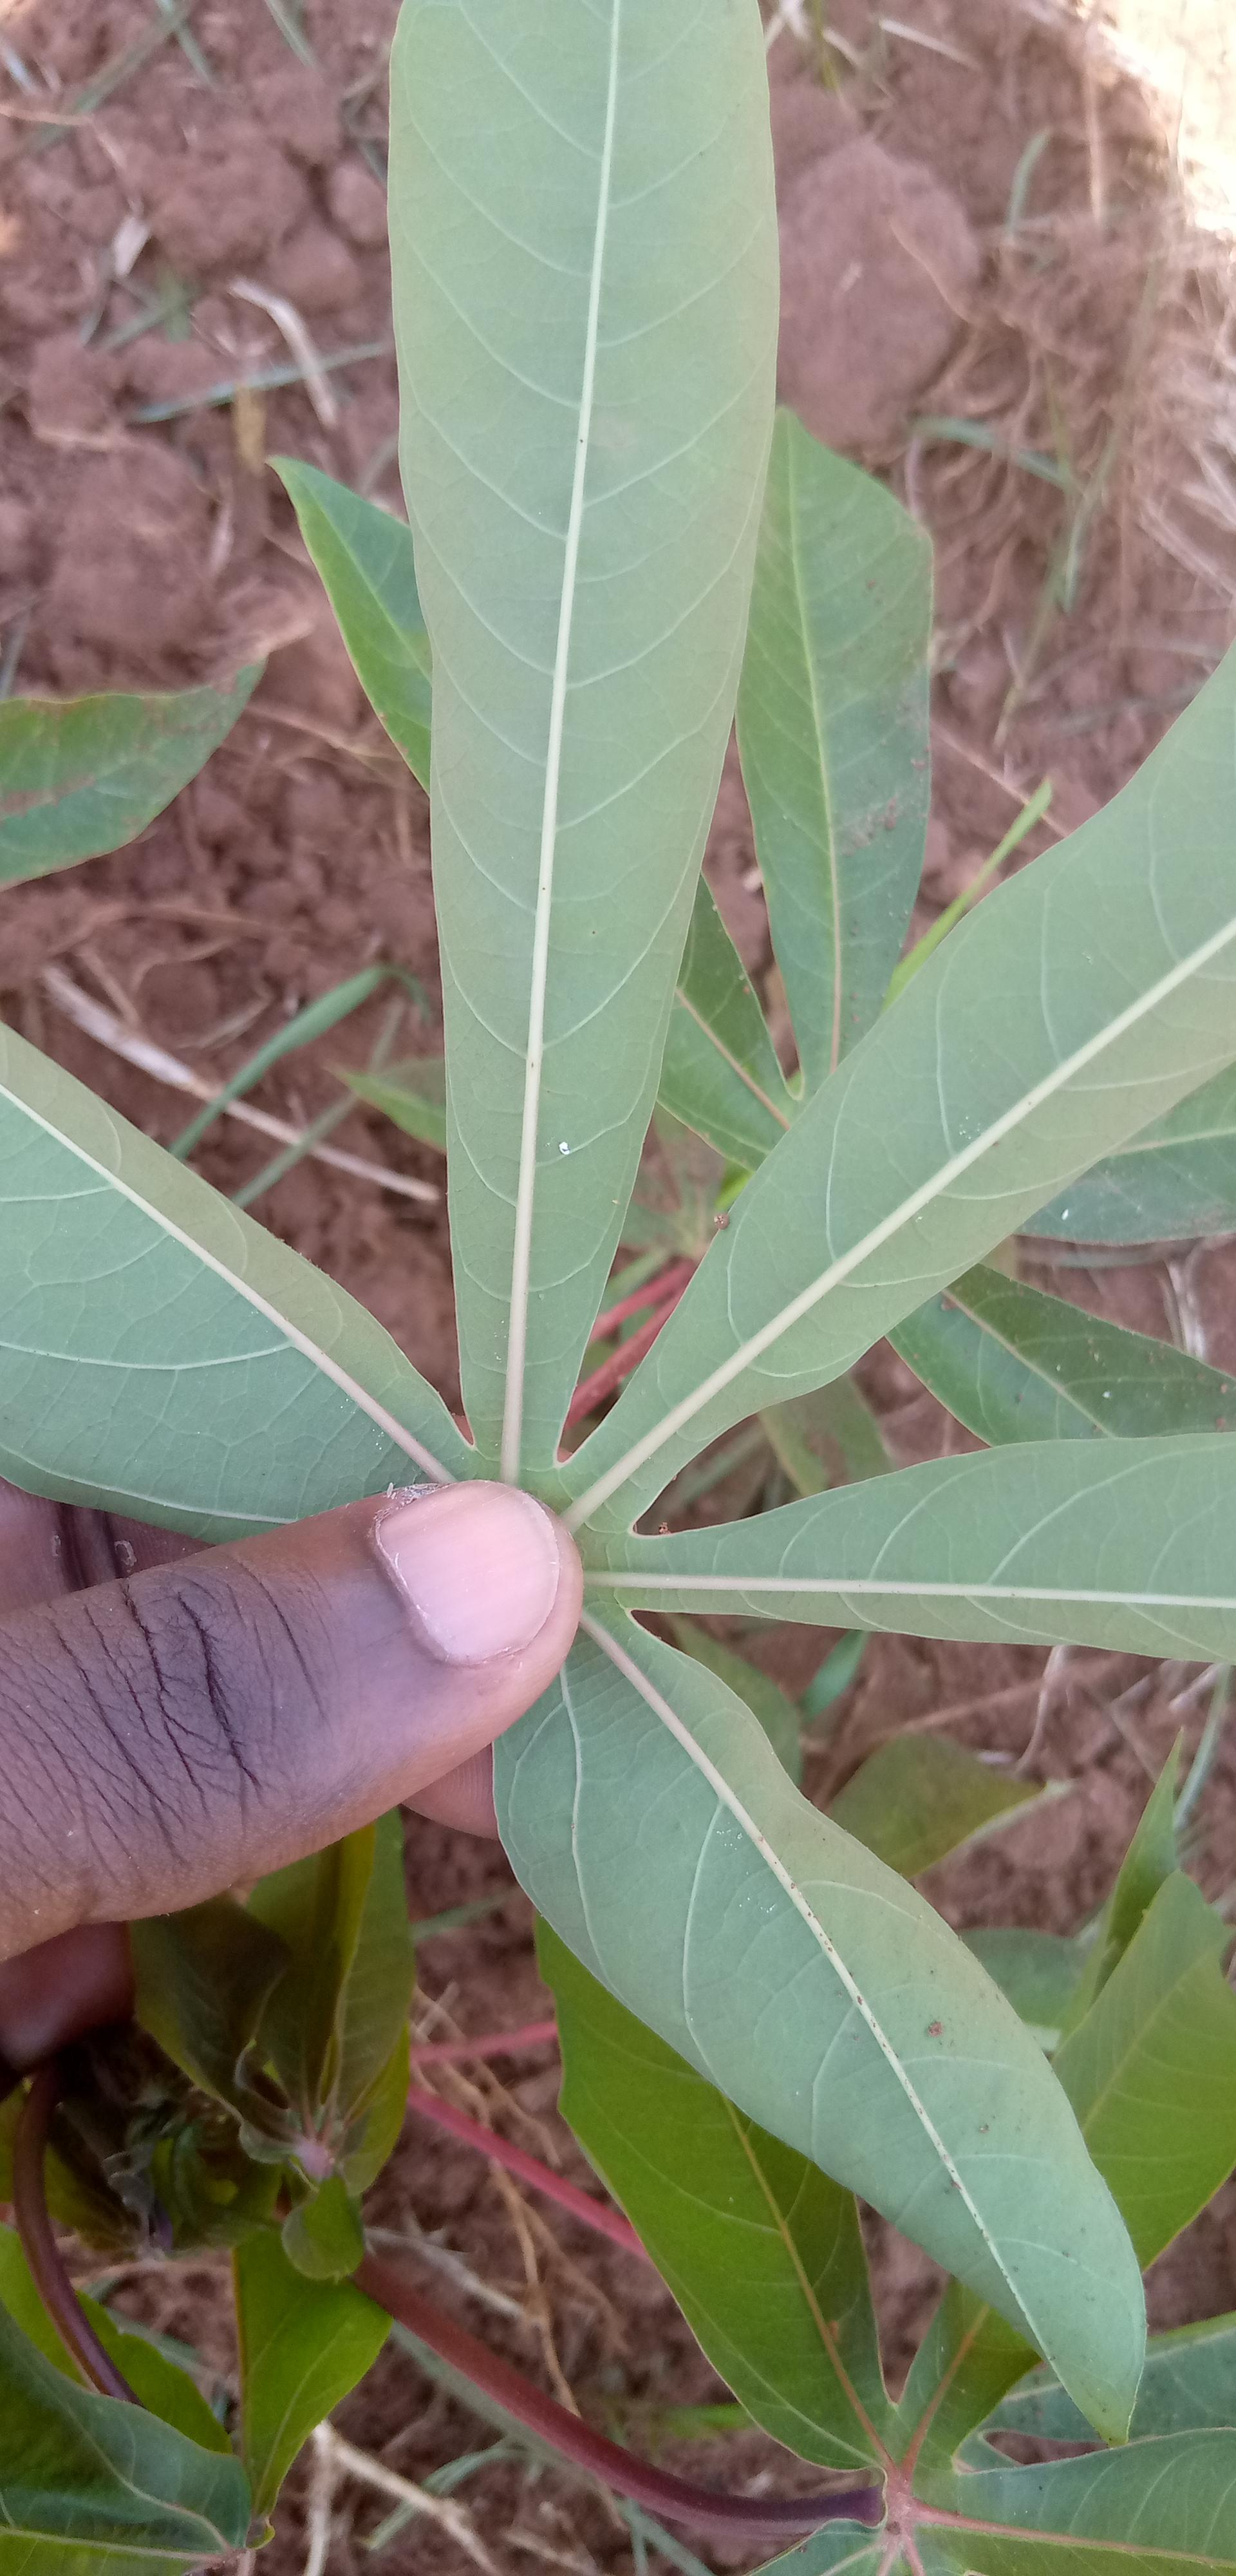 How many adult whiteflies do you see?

2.